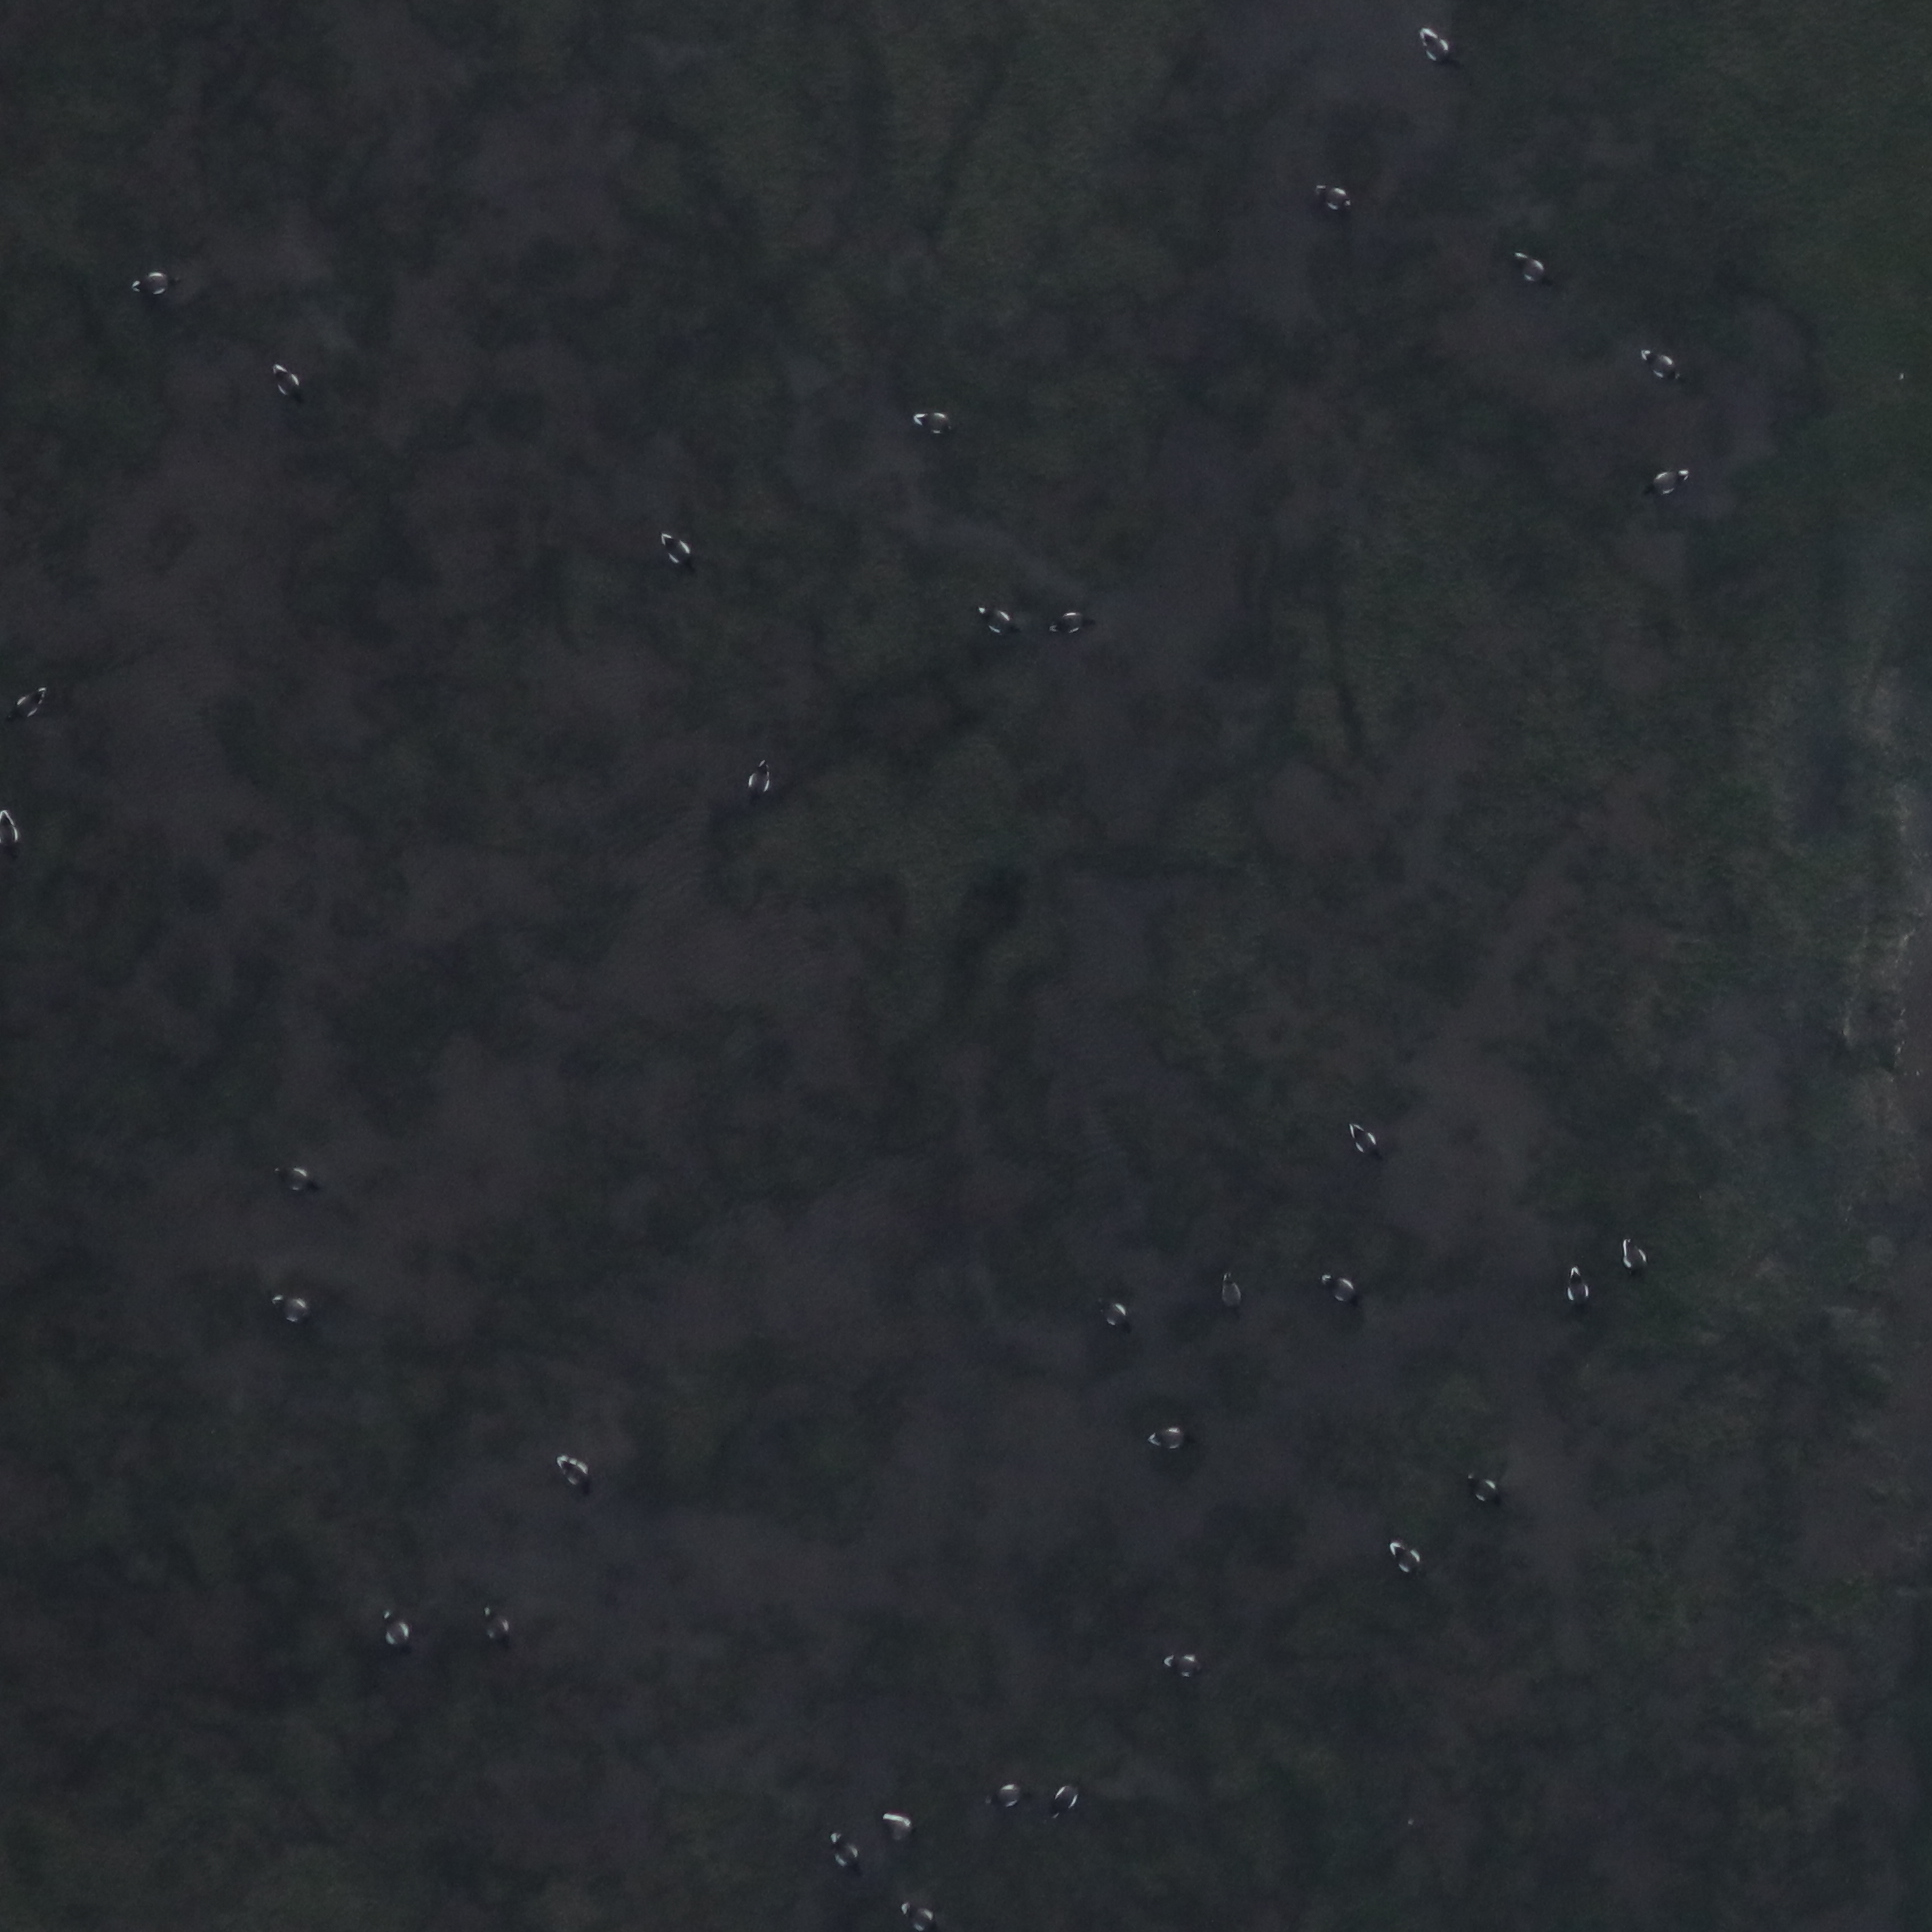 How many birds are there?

34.